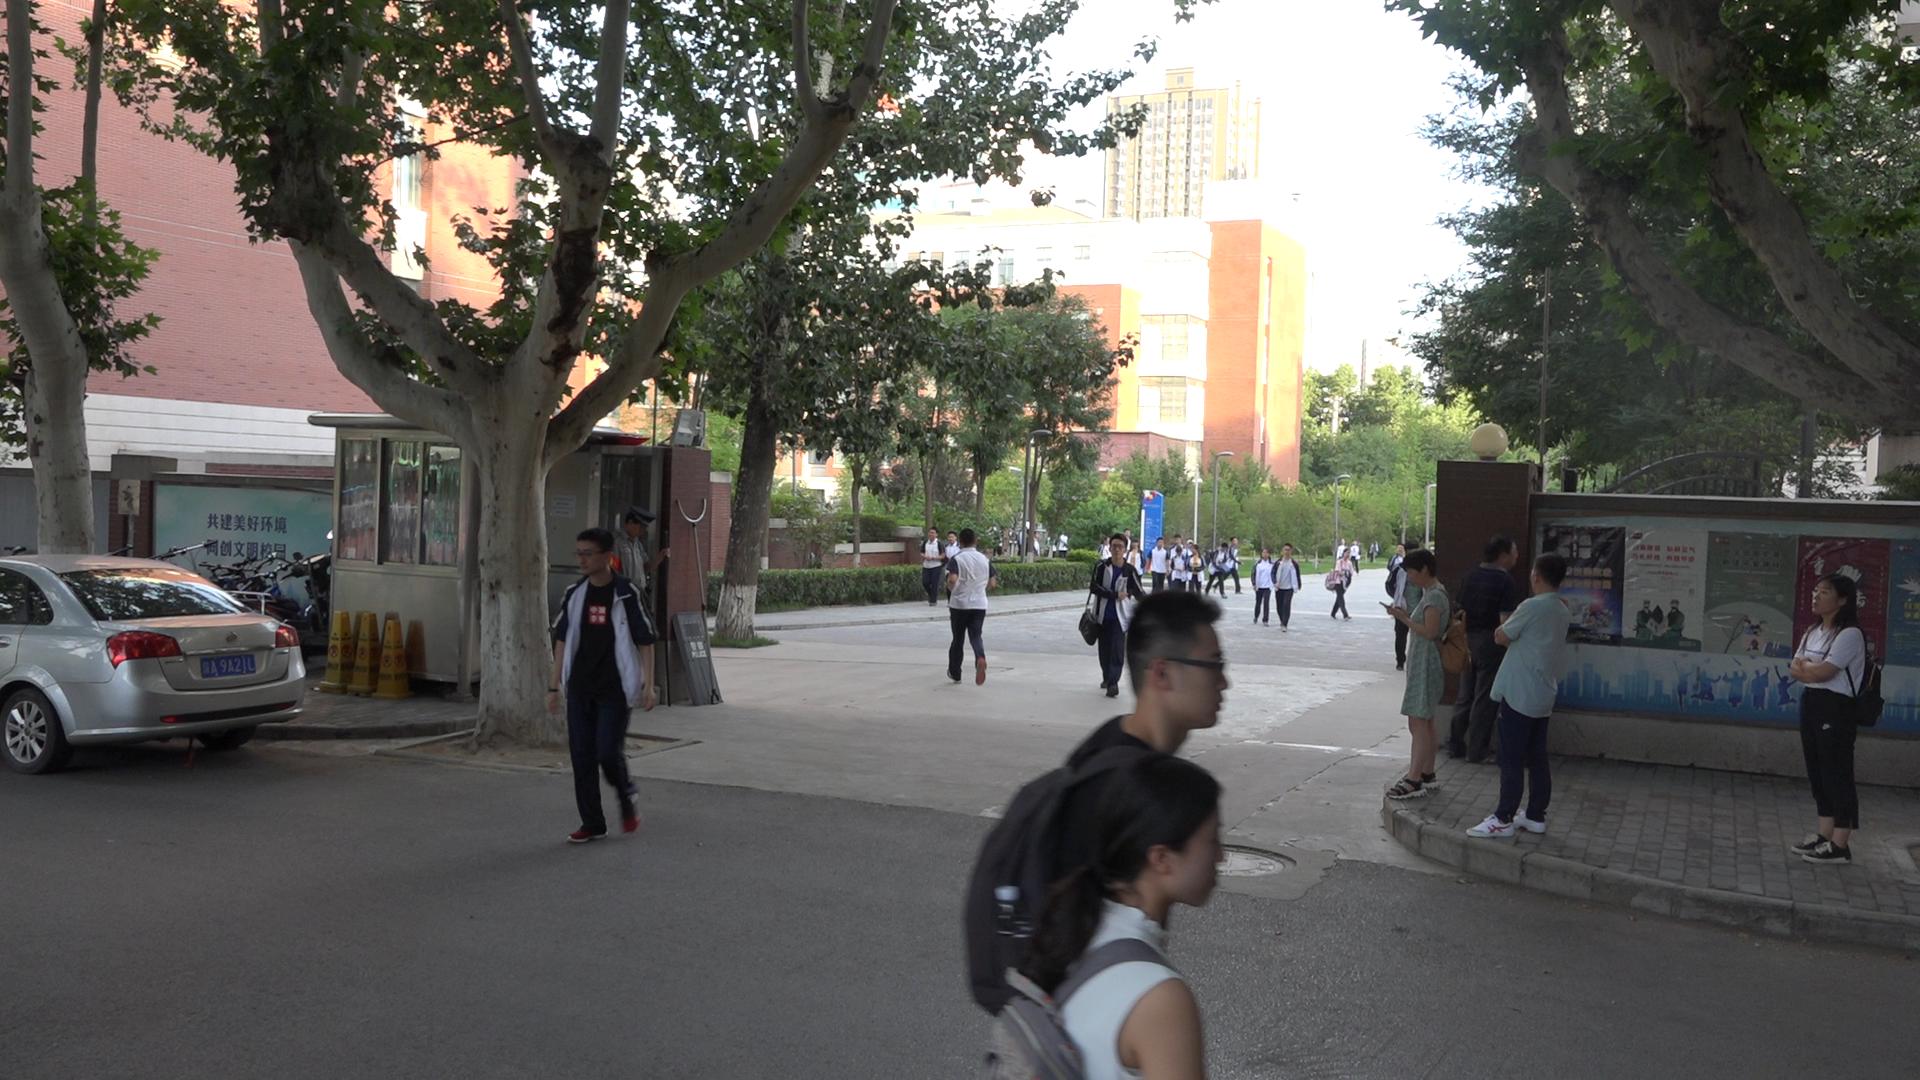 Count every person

29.